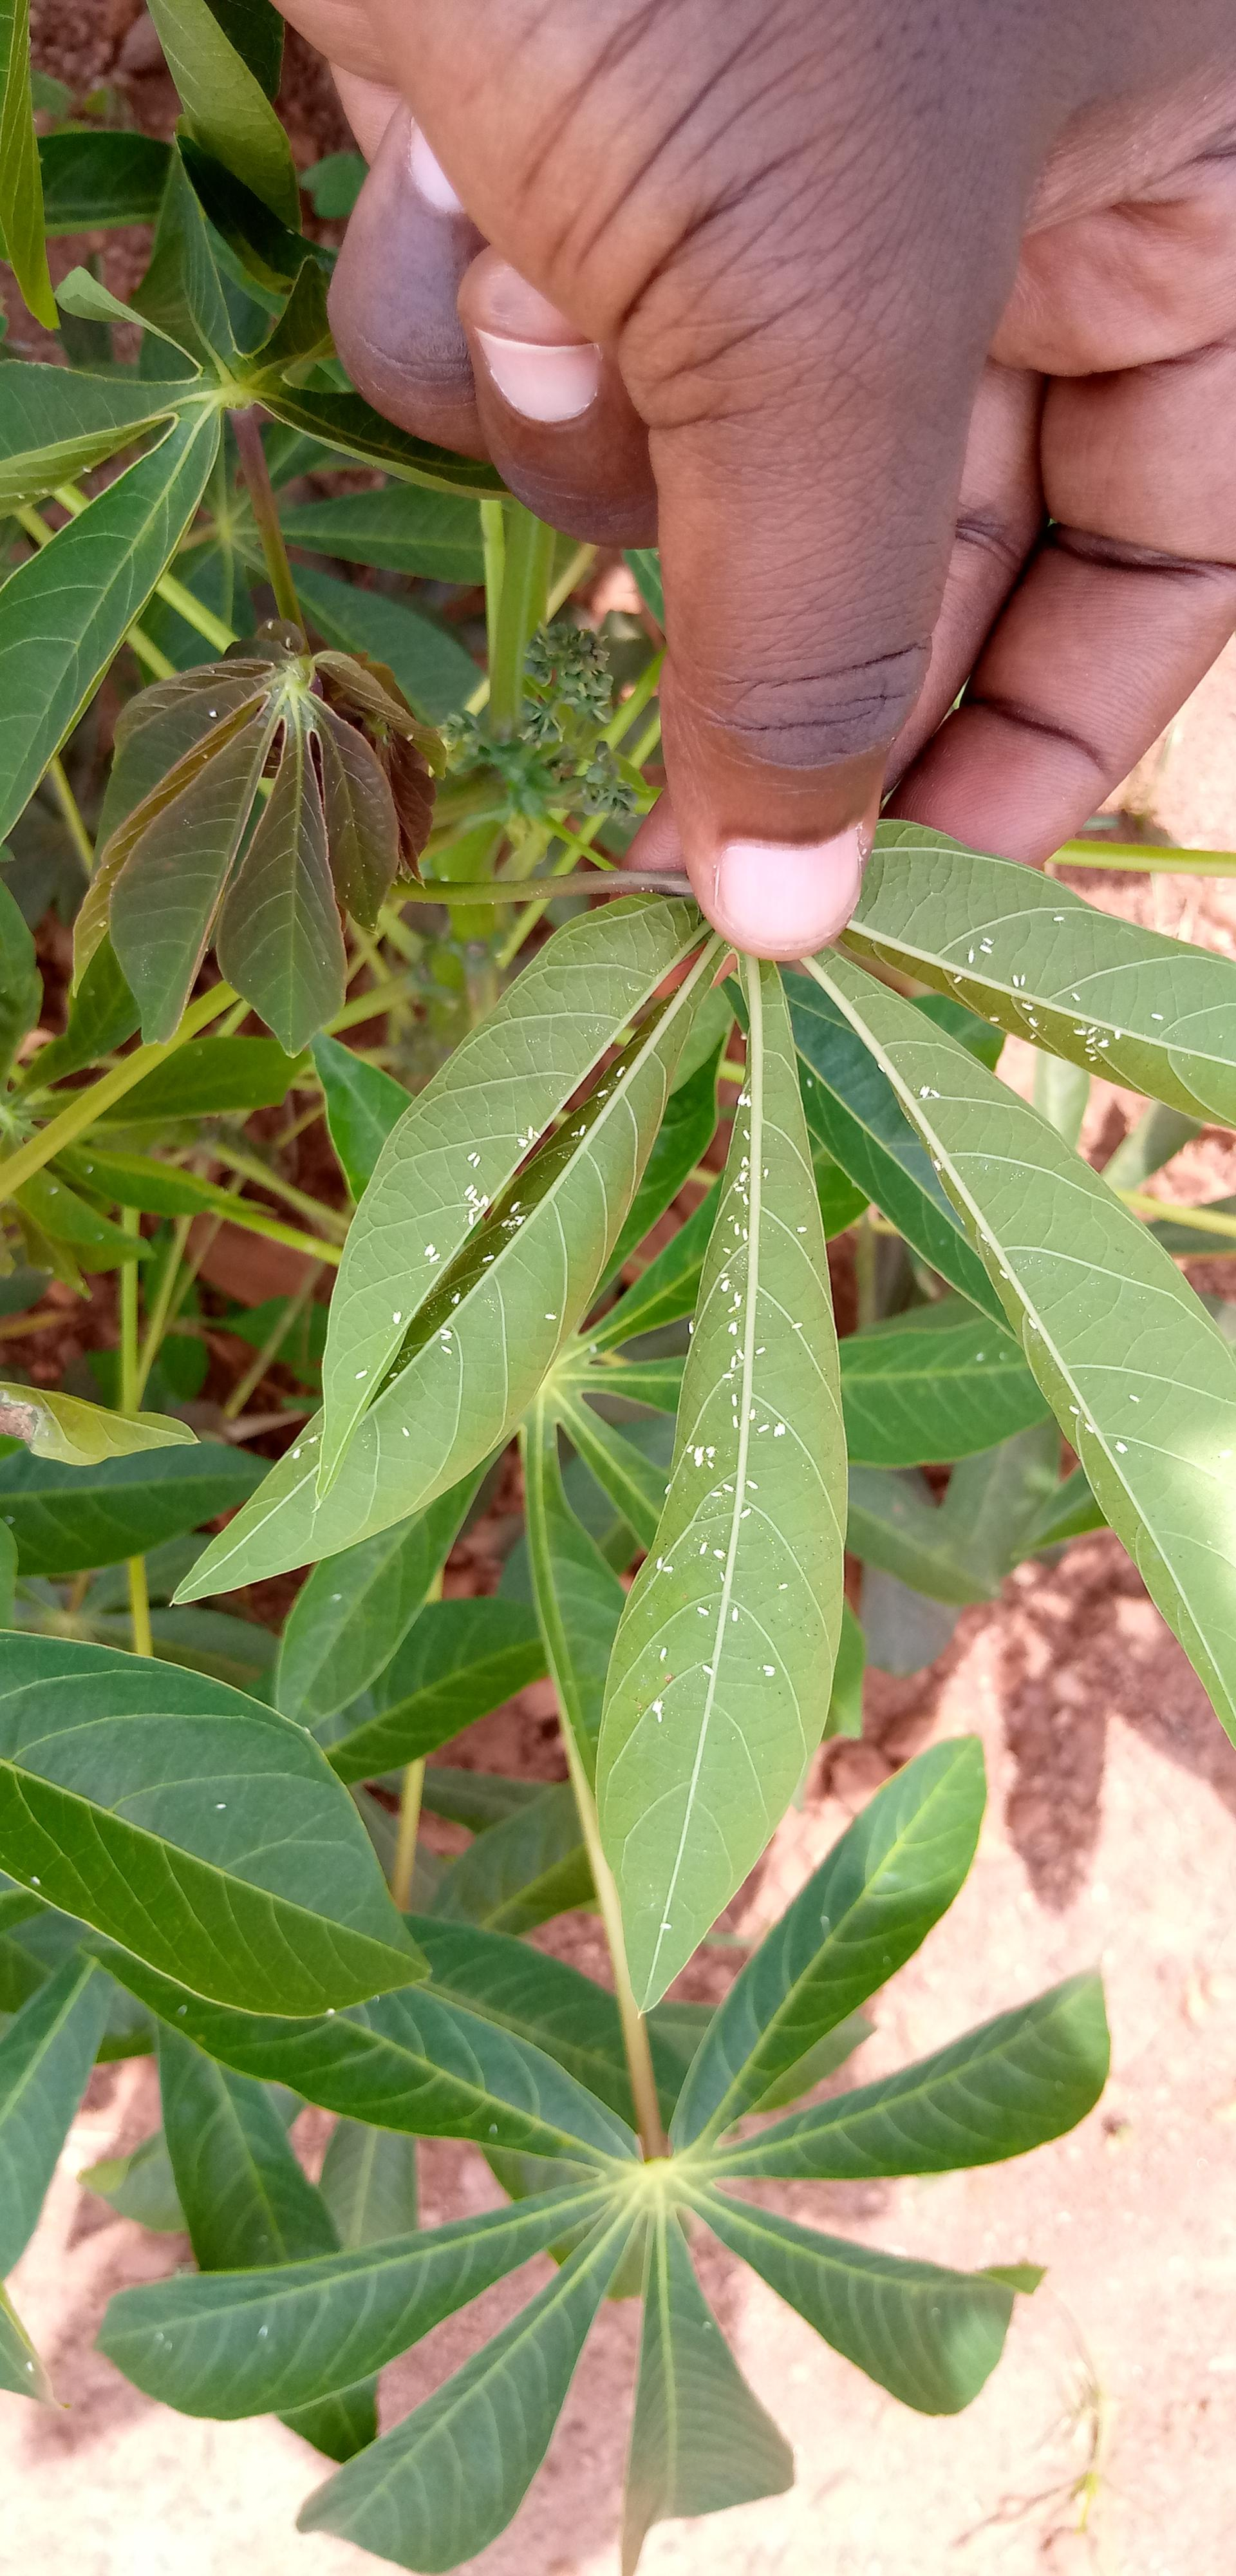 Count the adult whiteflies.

135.